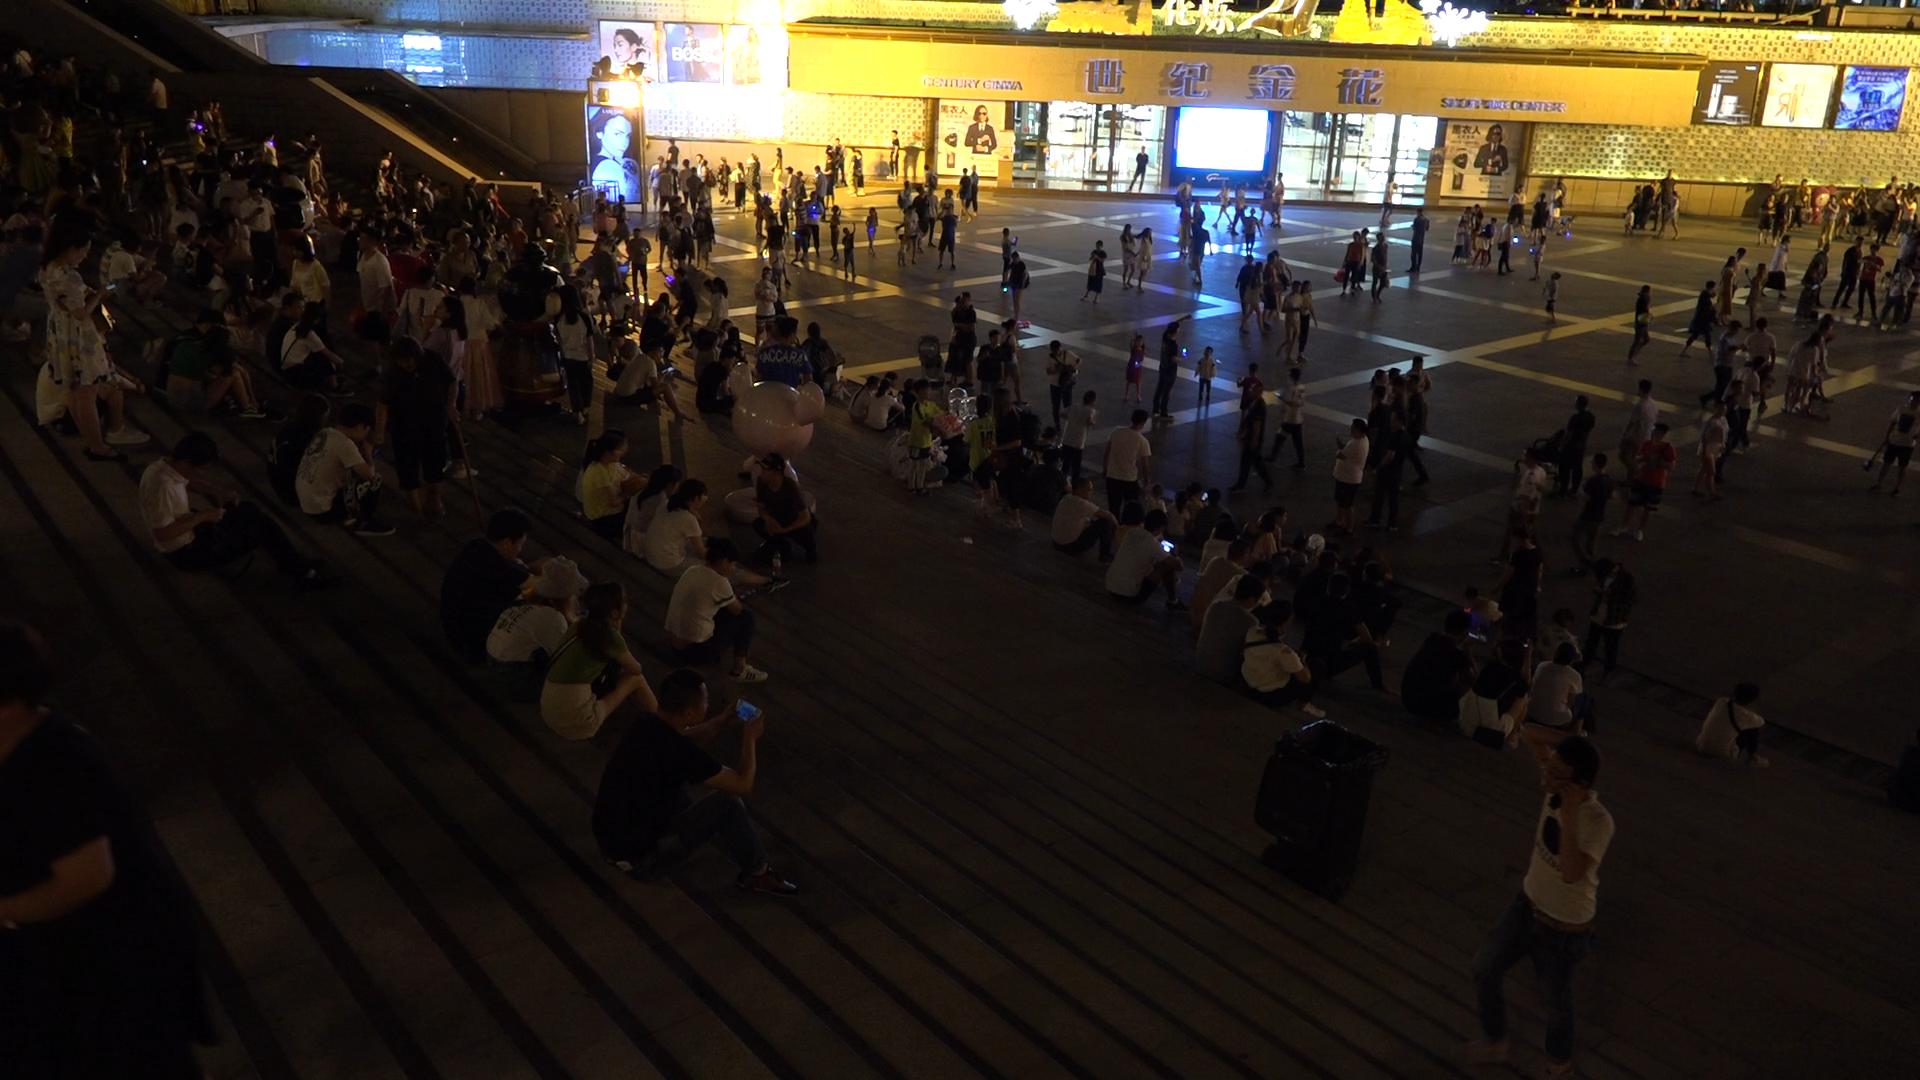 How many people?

264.